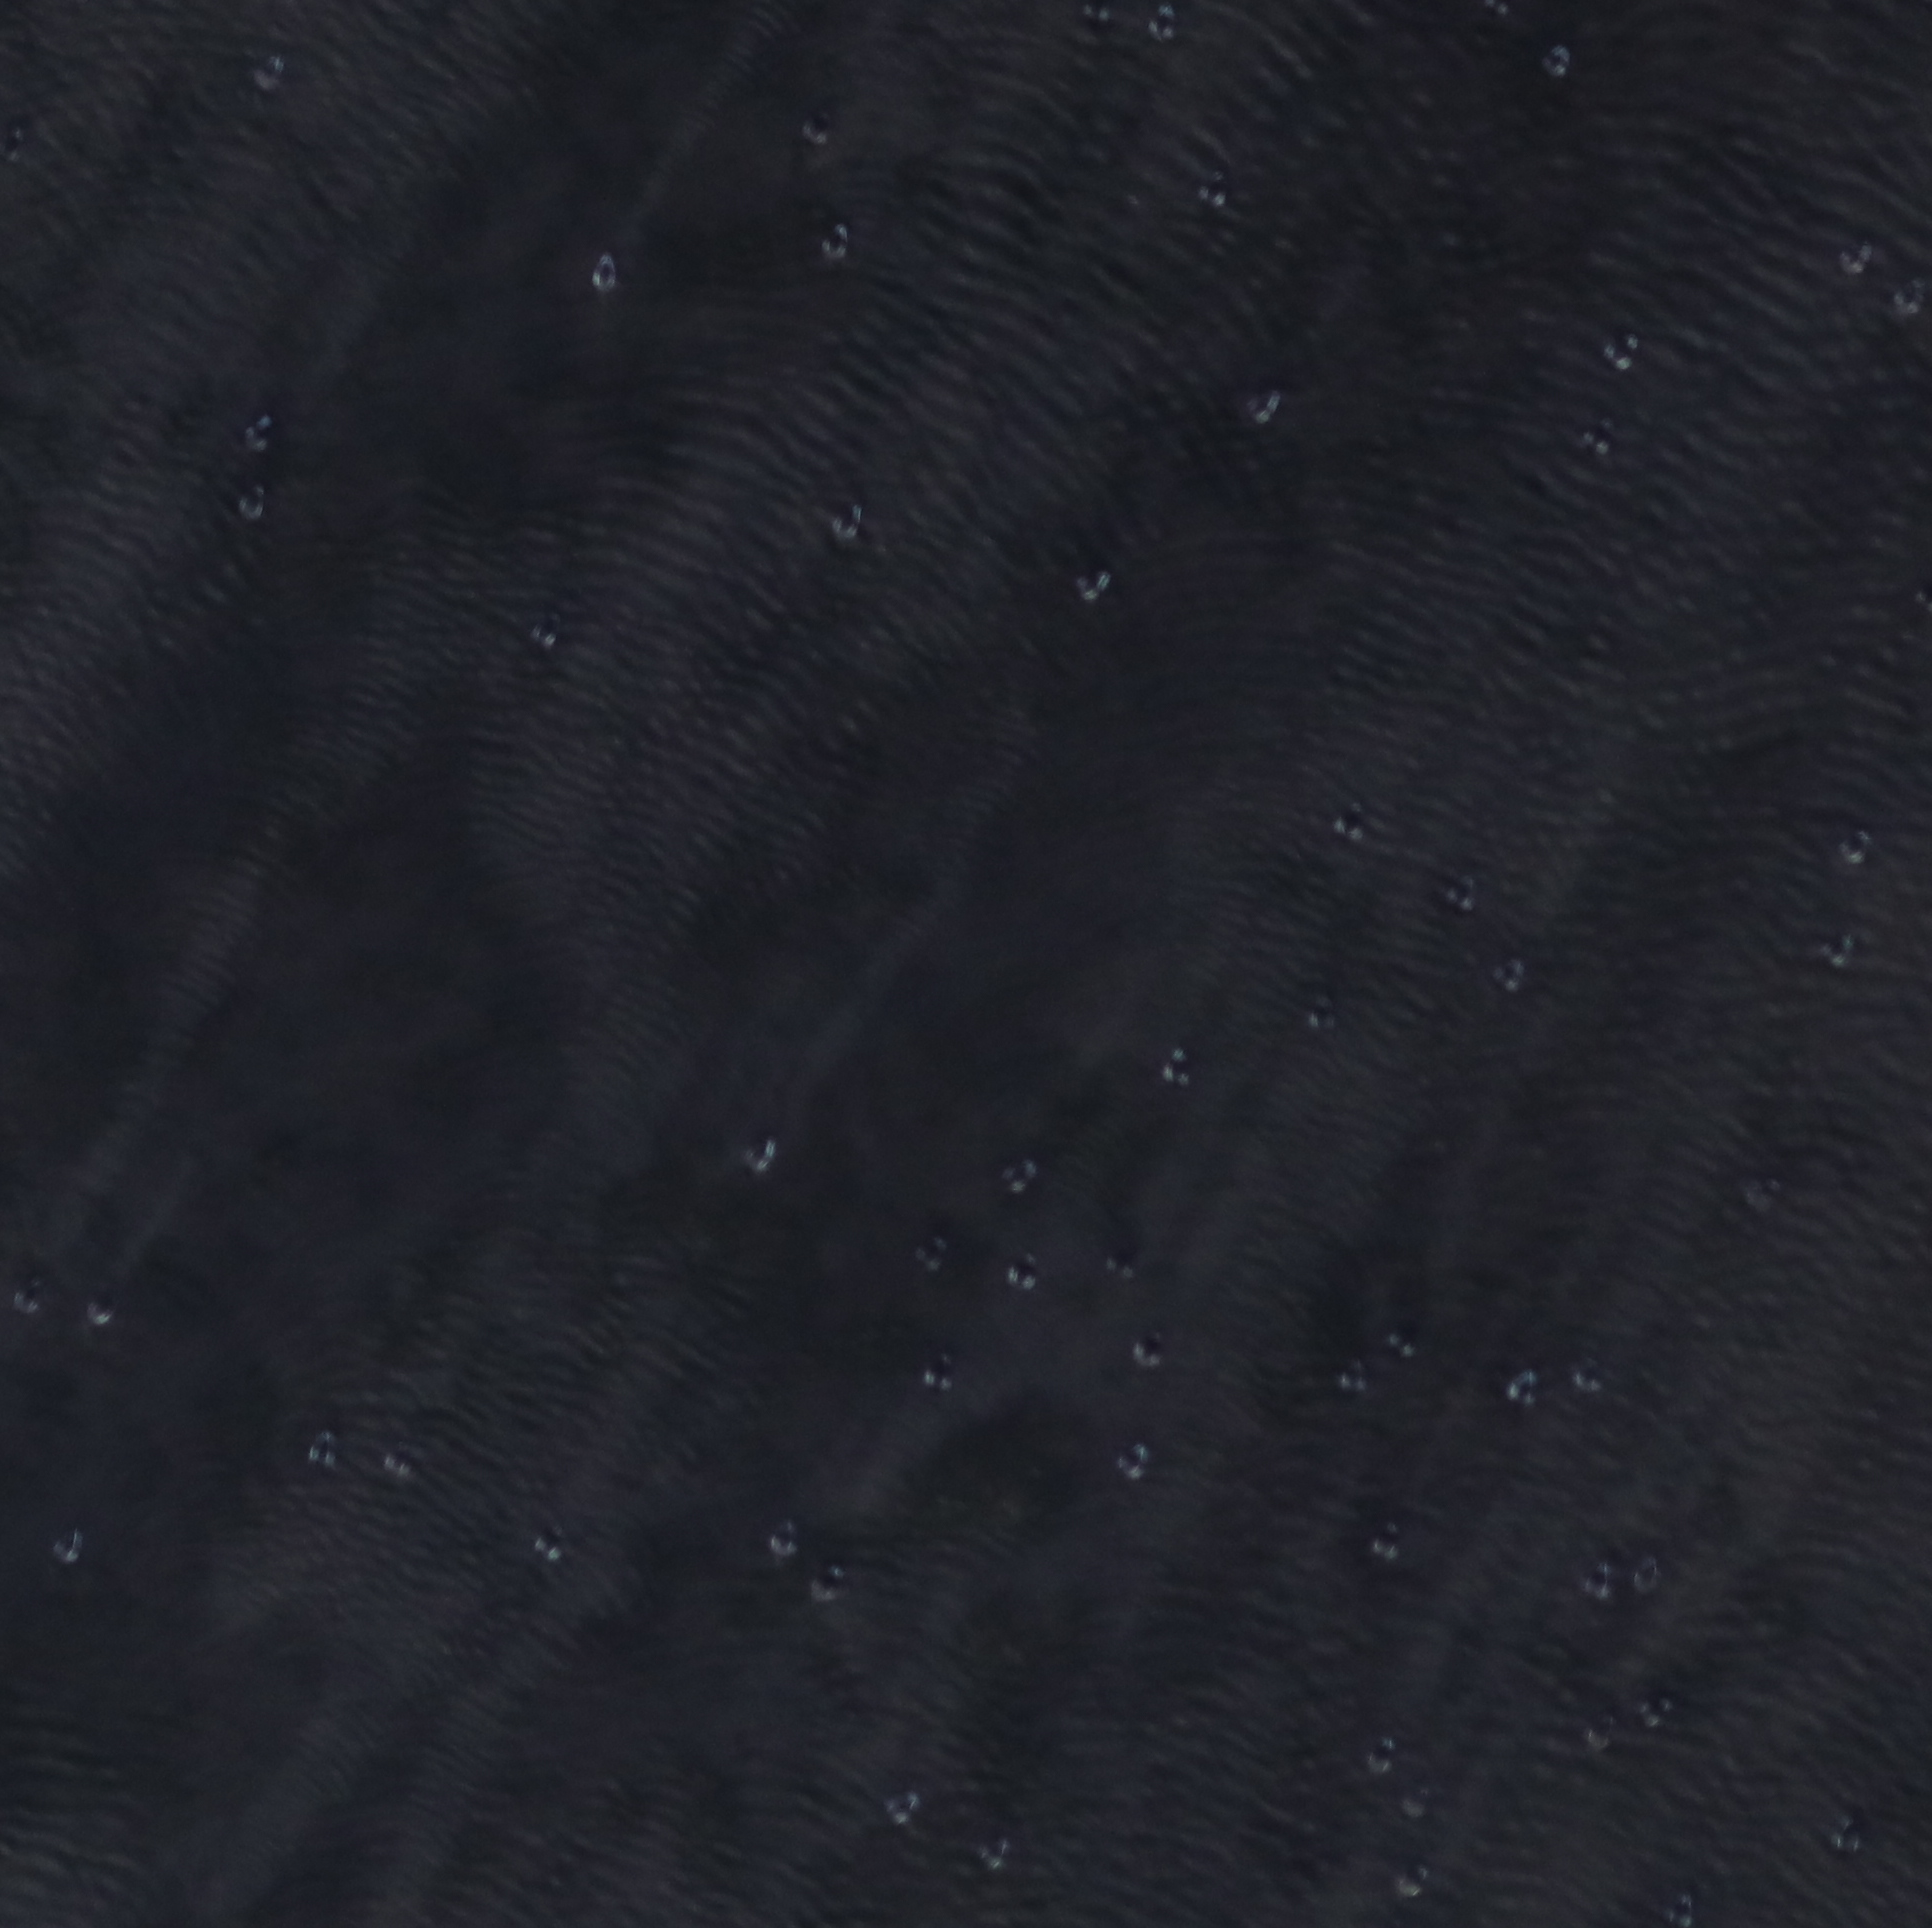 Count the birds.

60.